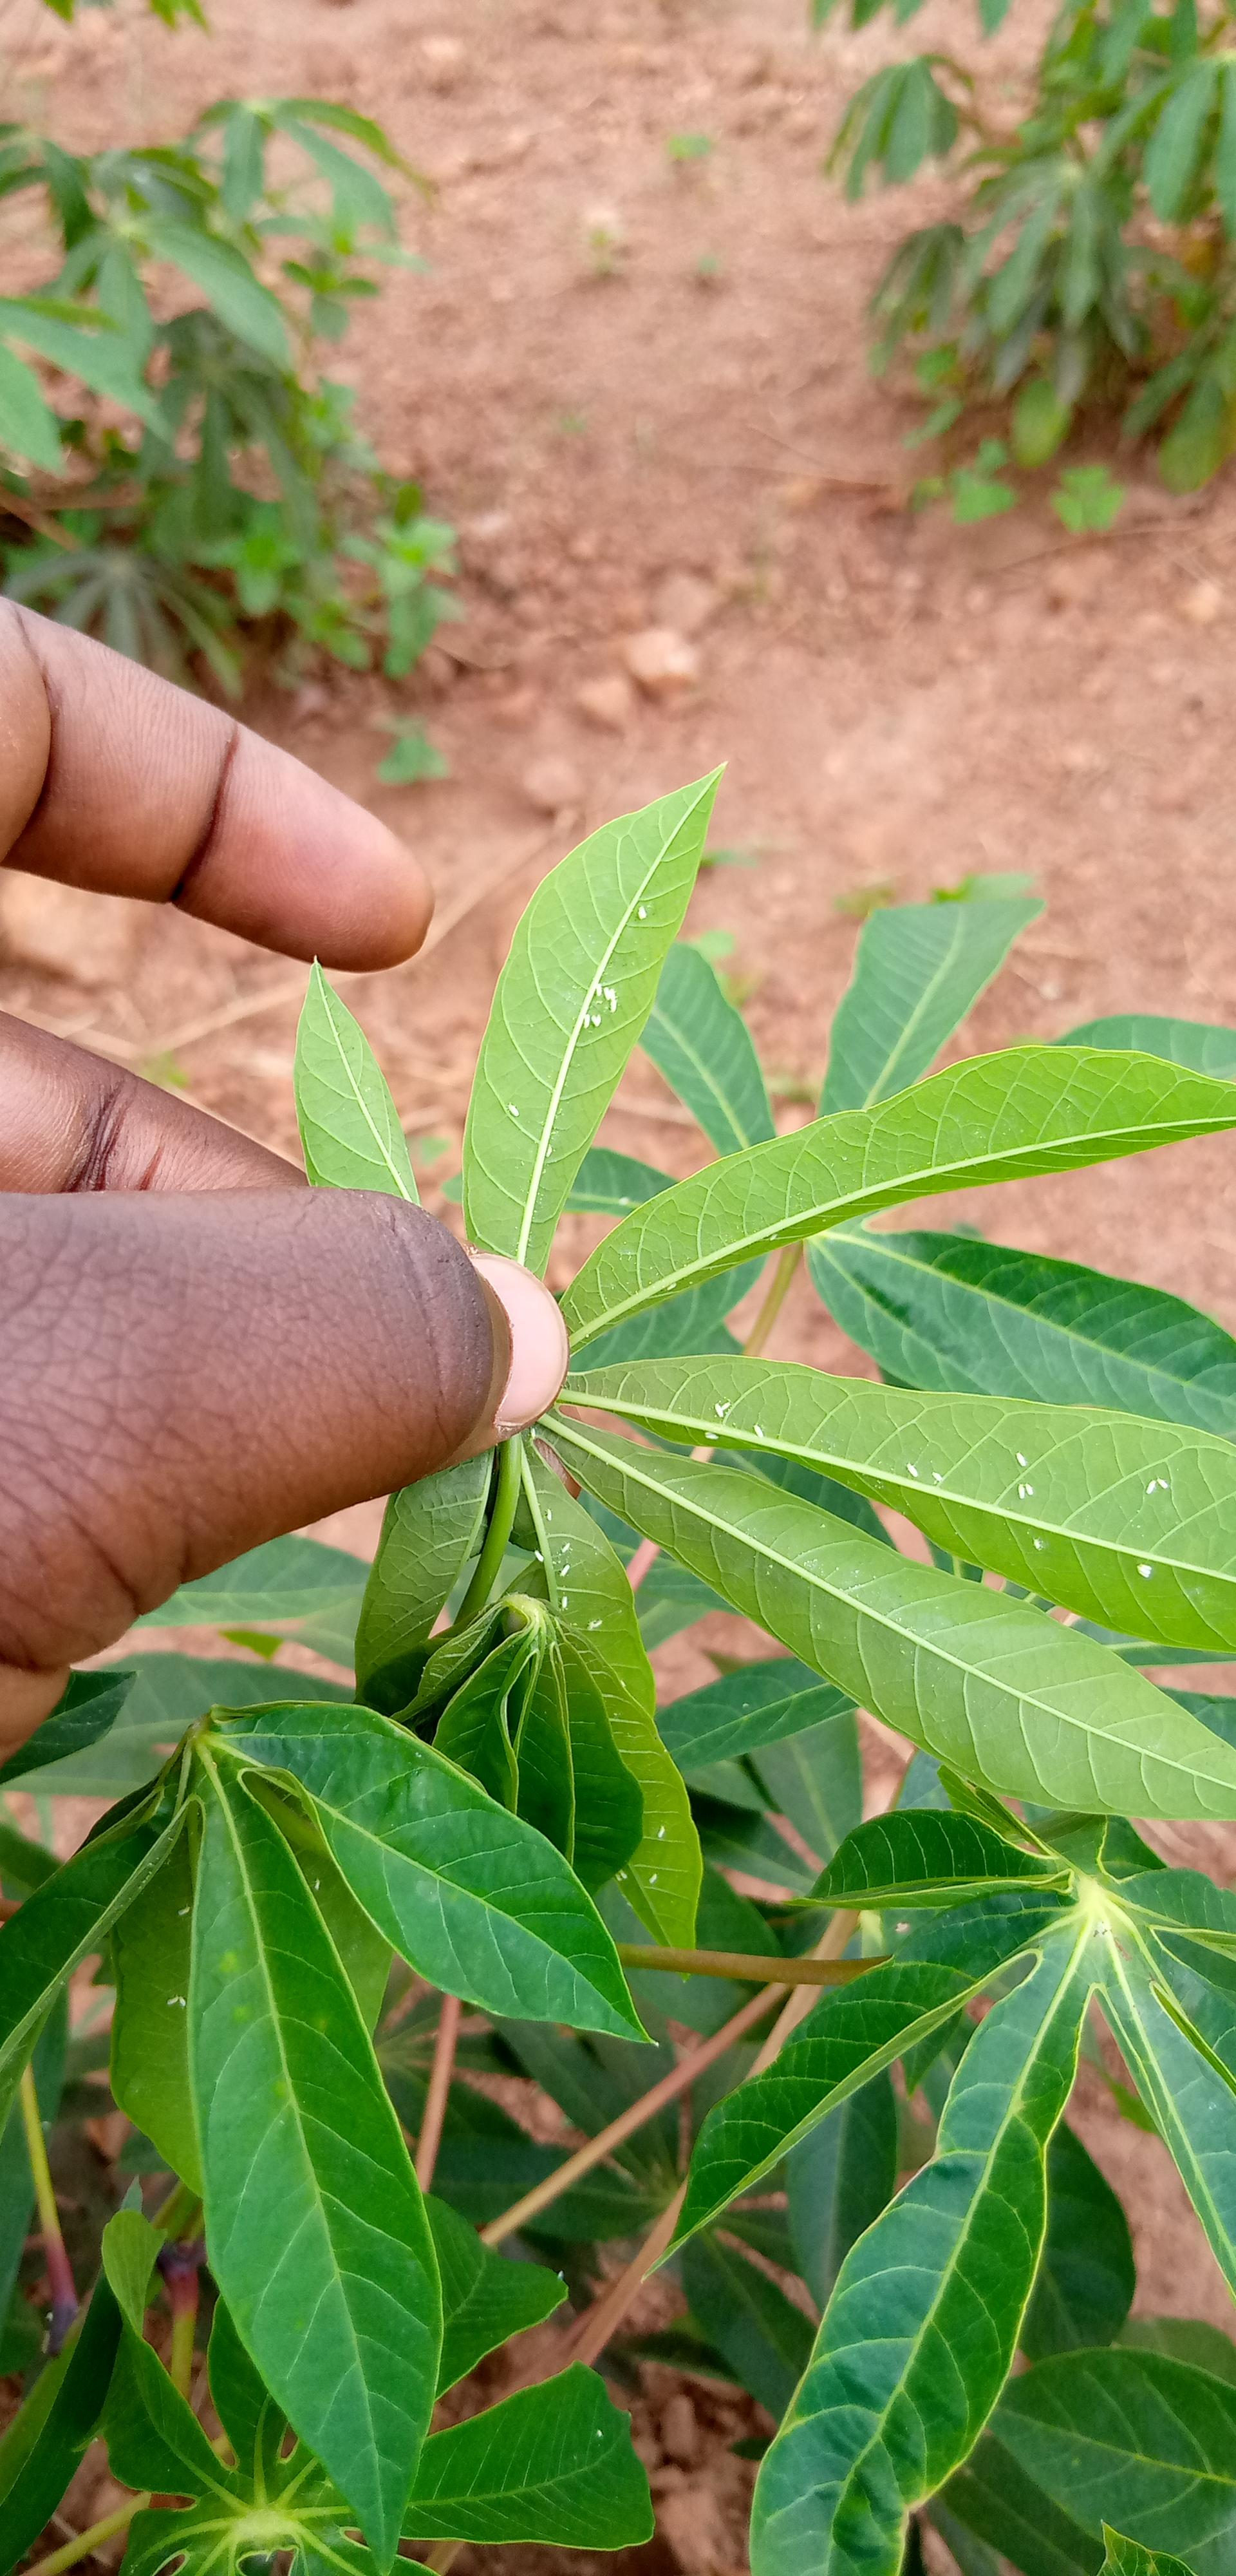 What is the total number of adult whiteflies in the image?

46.